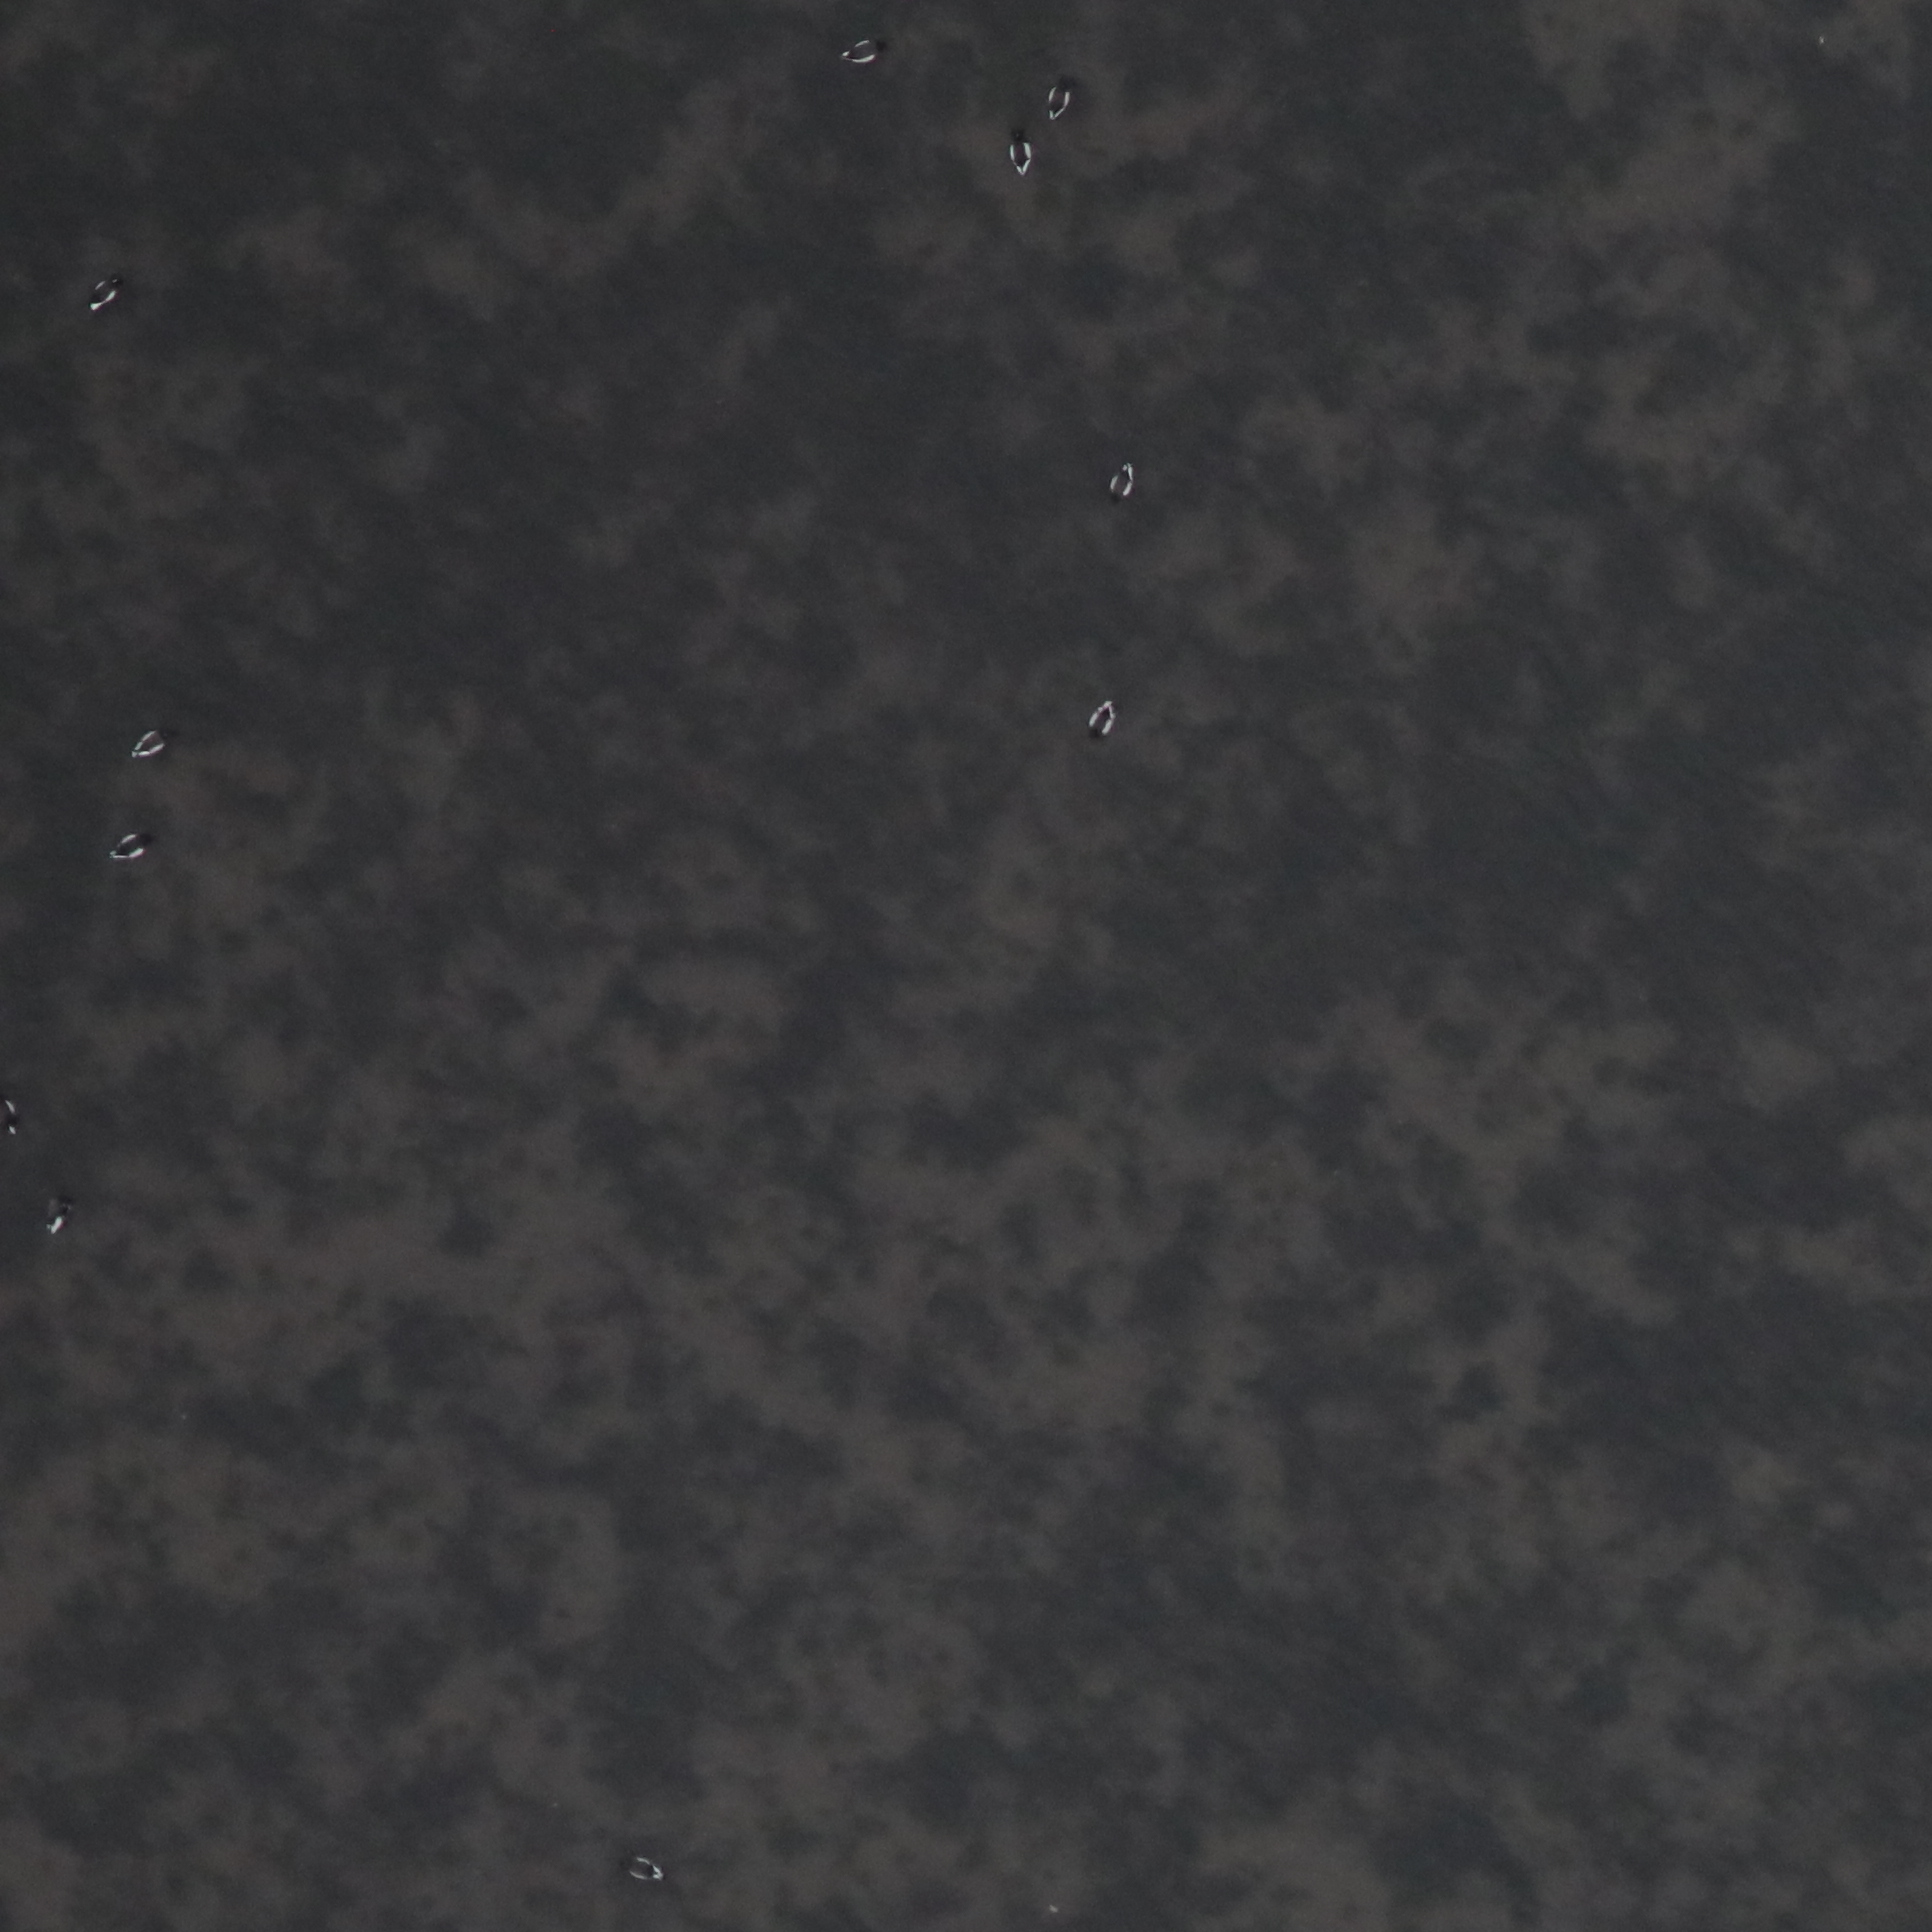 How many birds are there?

11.